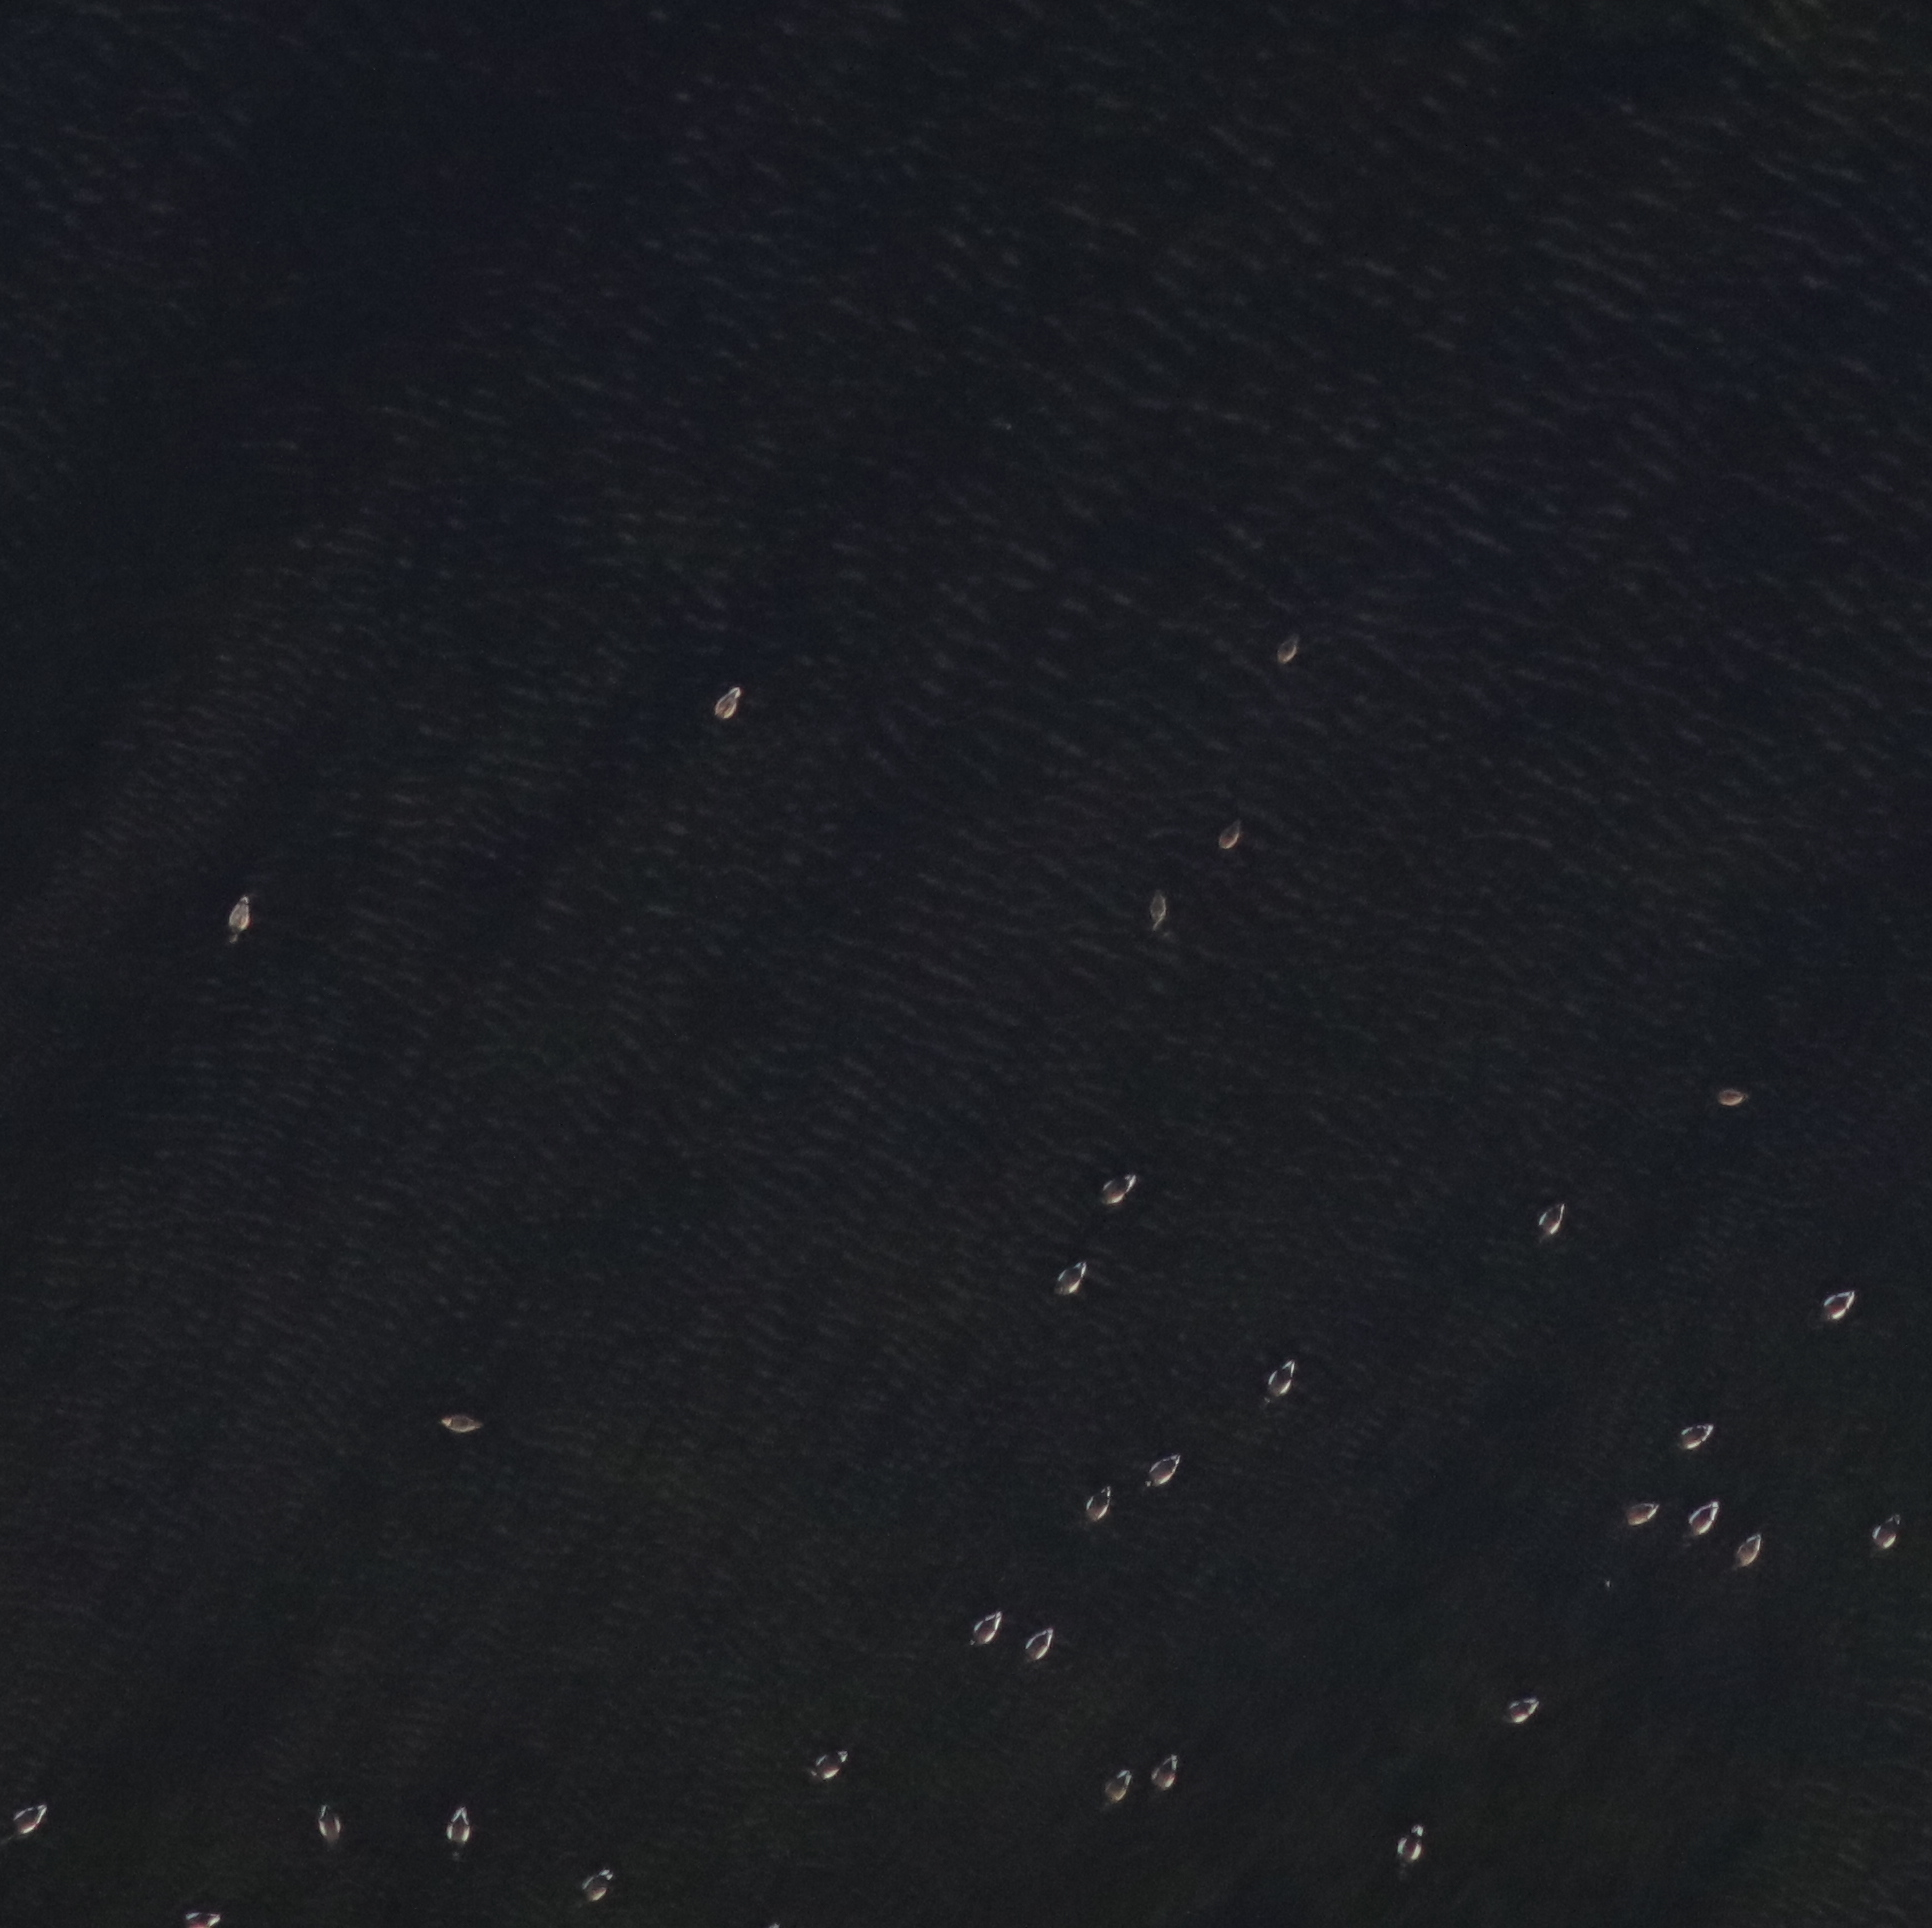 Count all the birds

30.